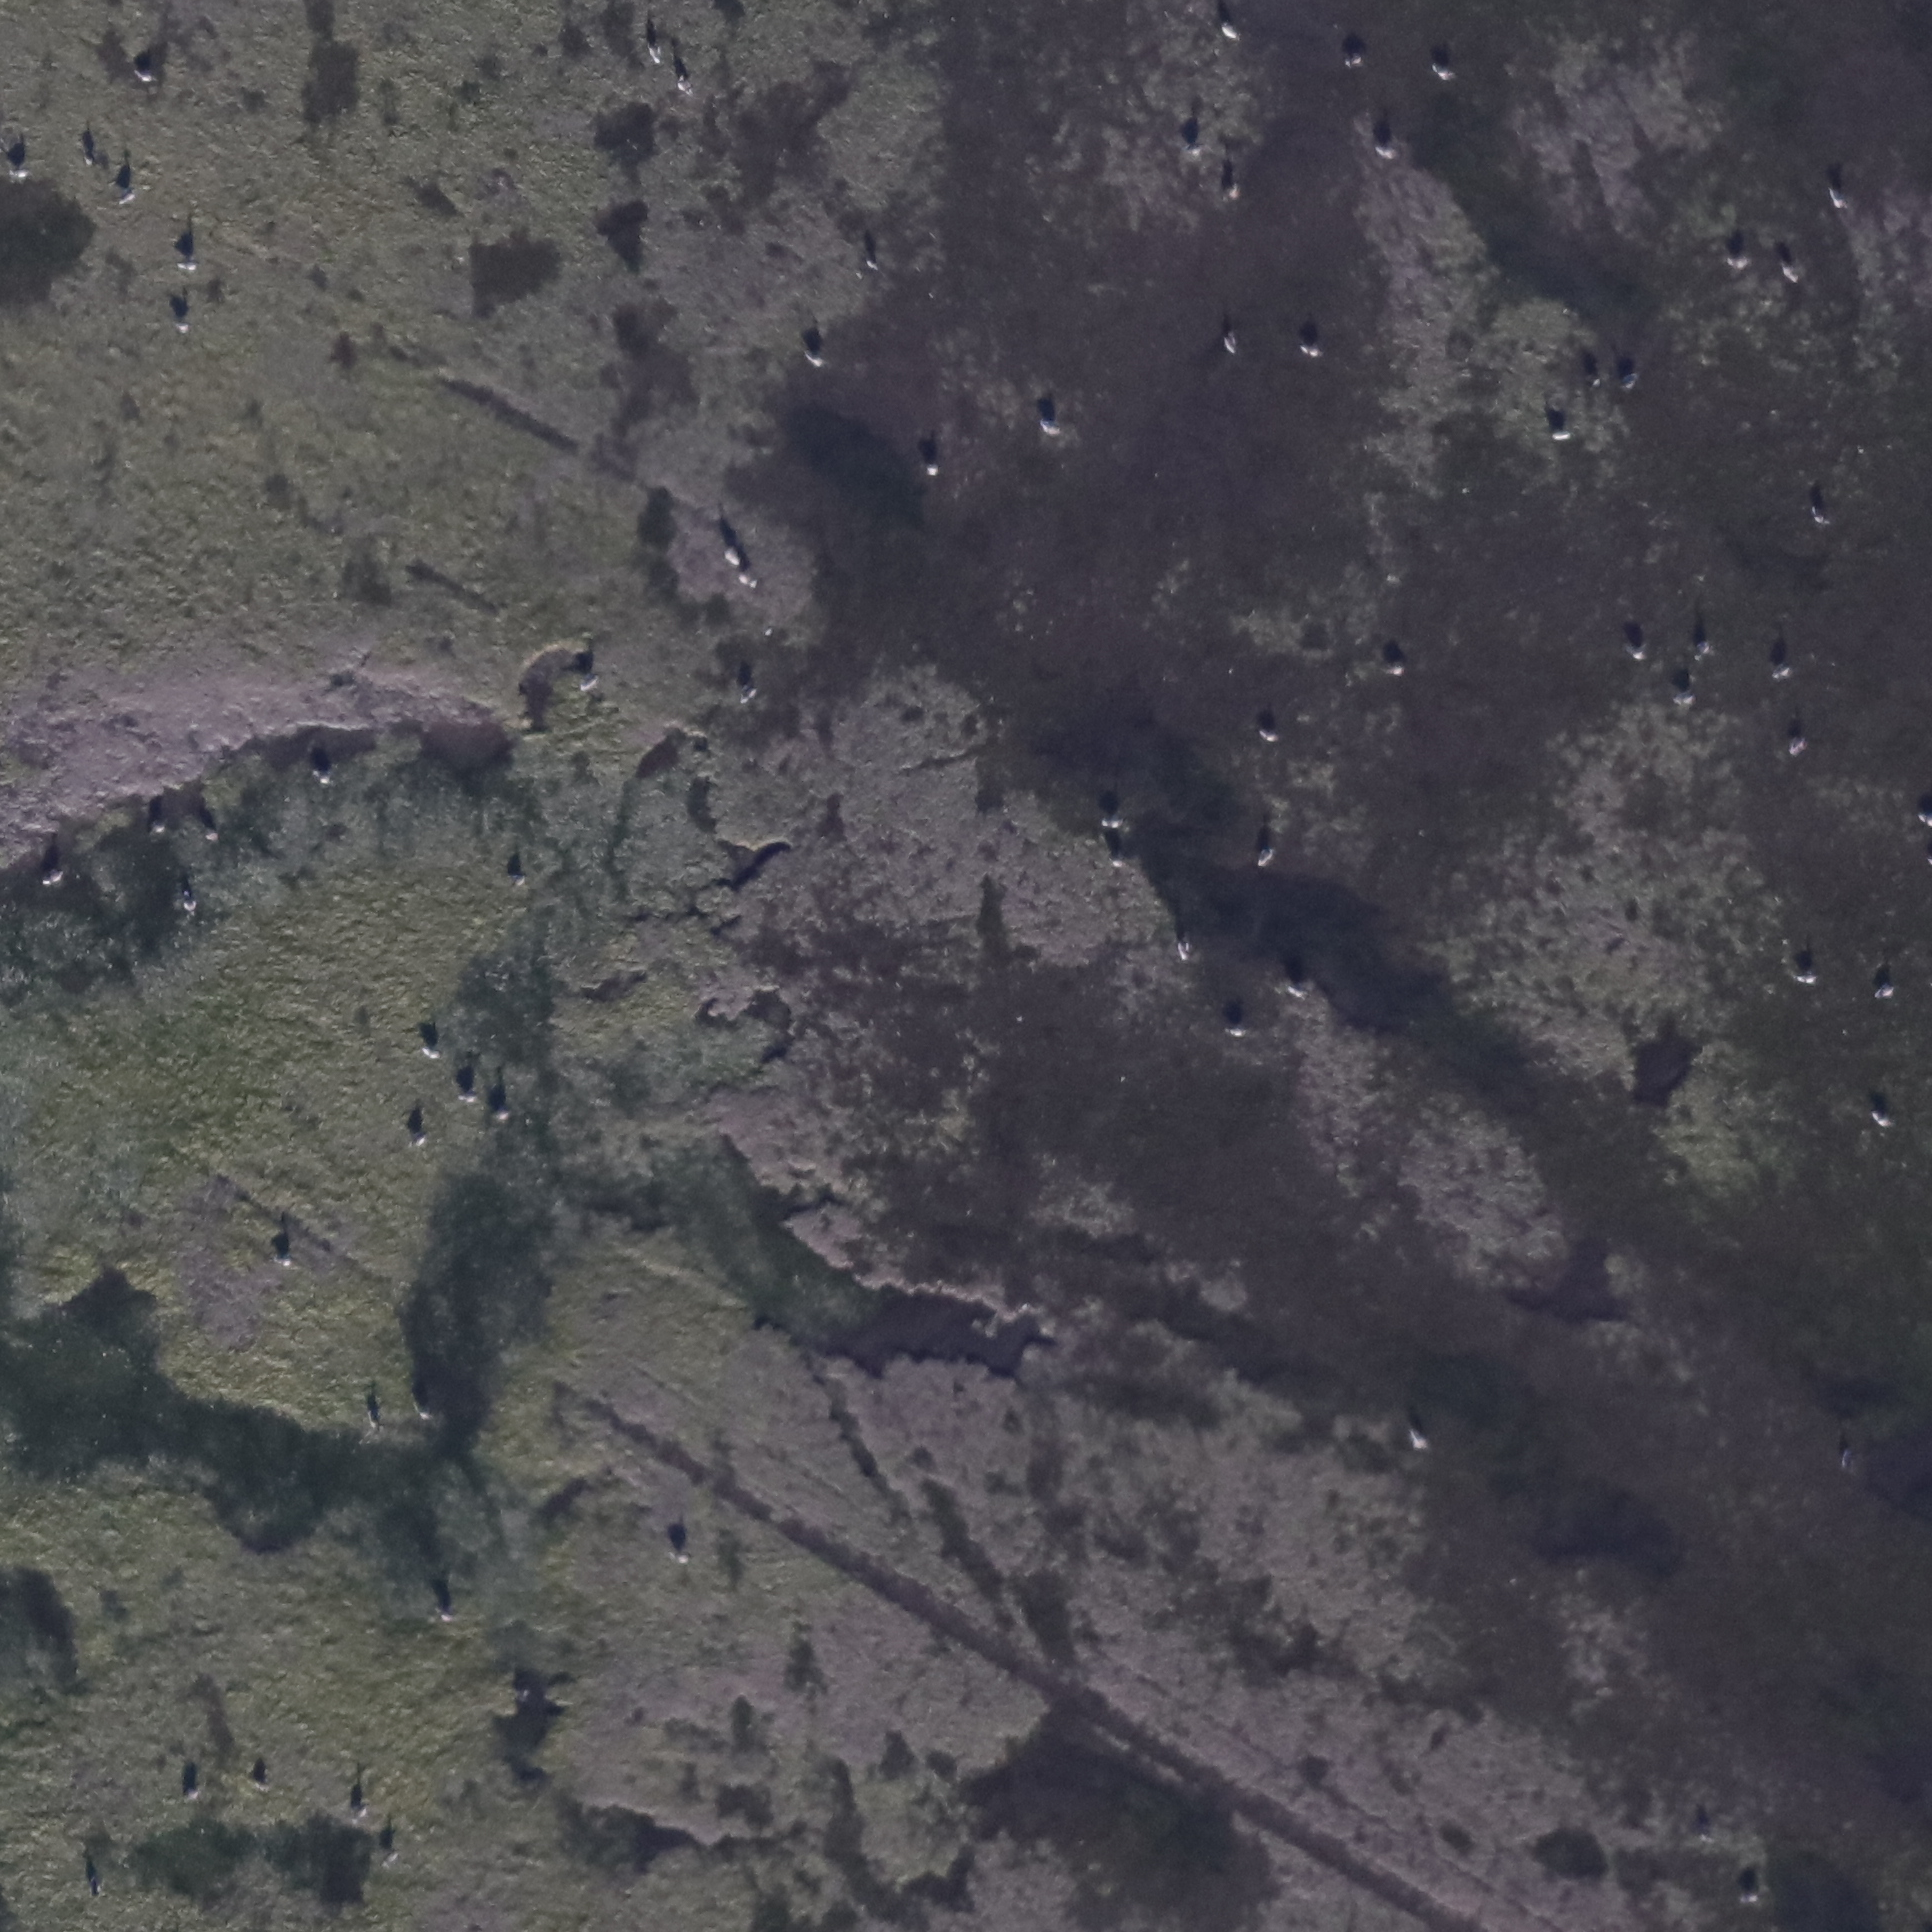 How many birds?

71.